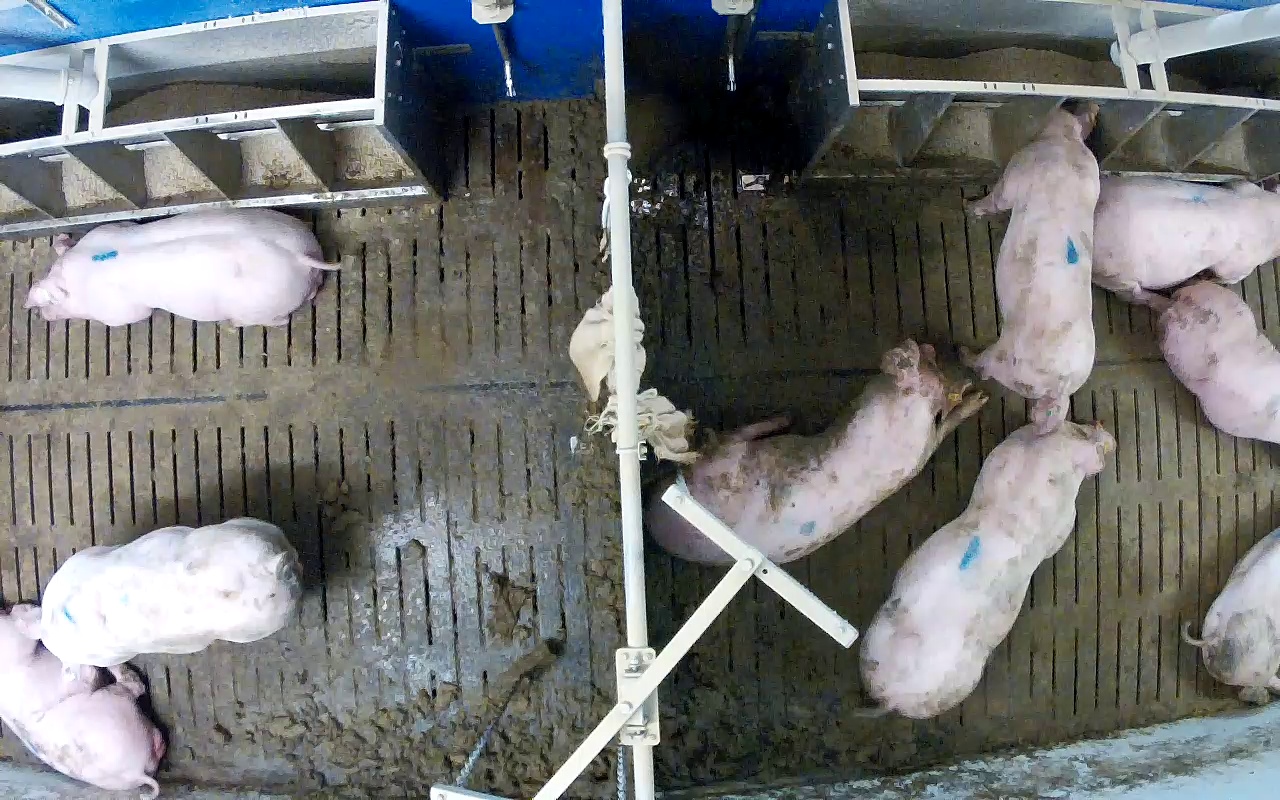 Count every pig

9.